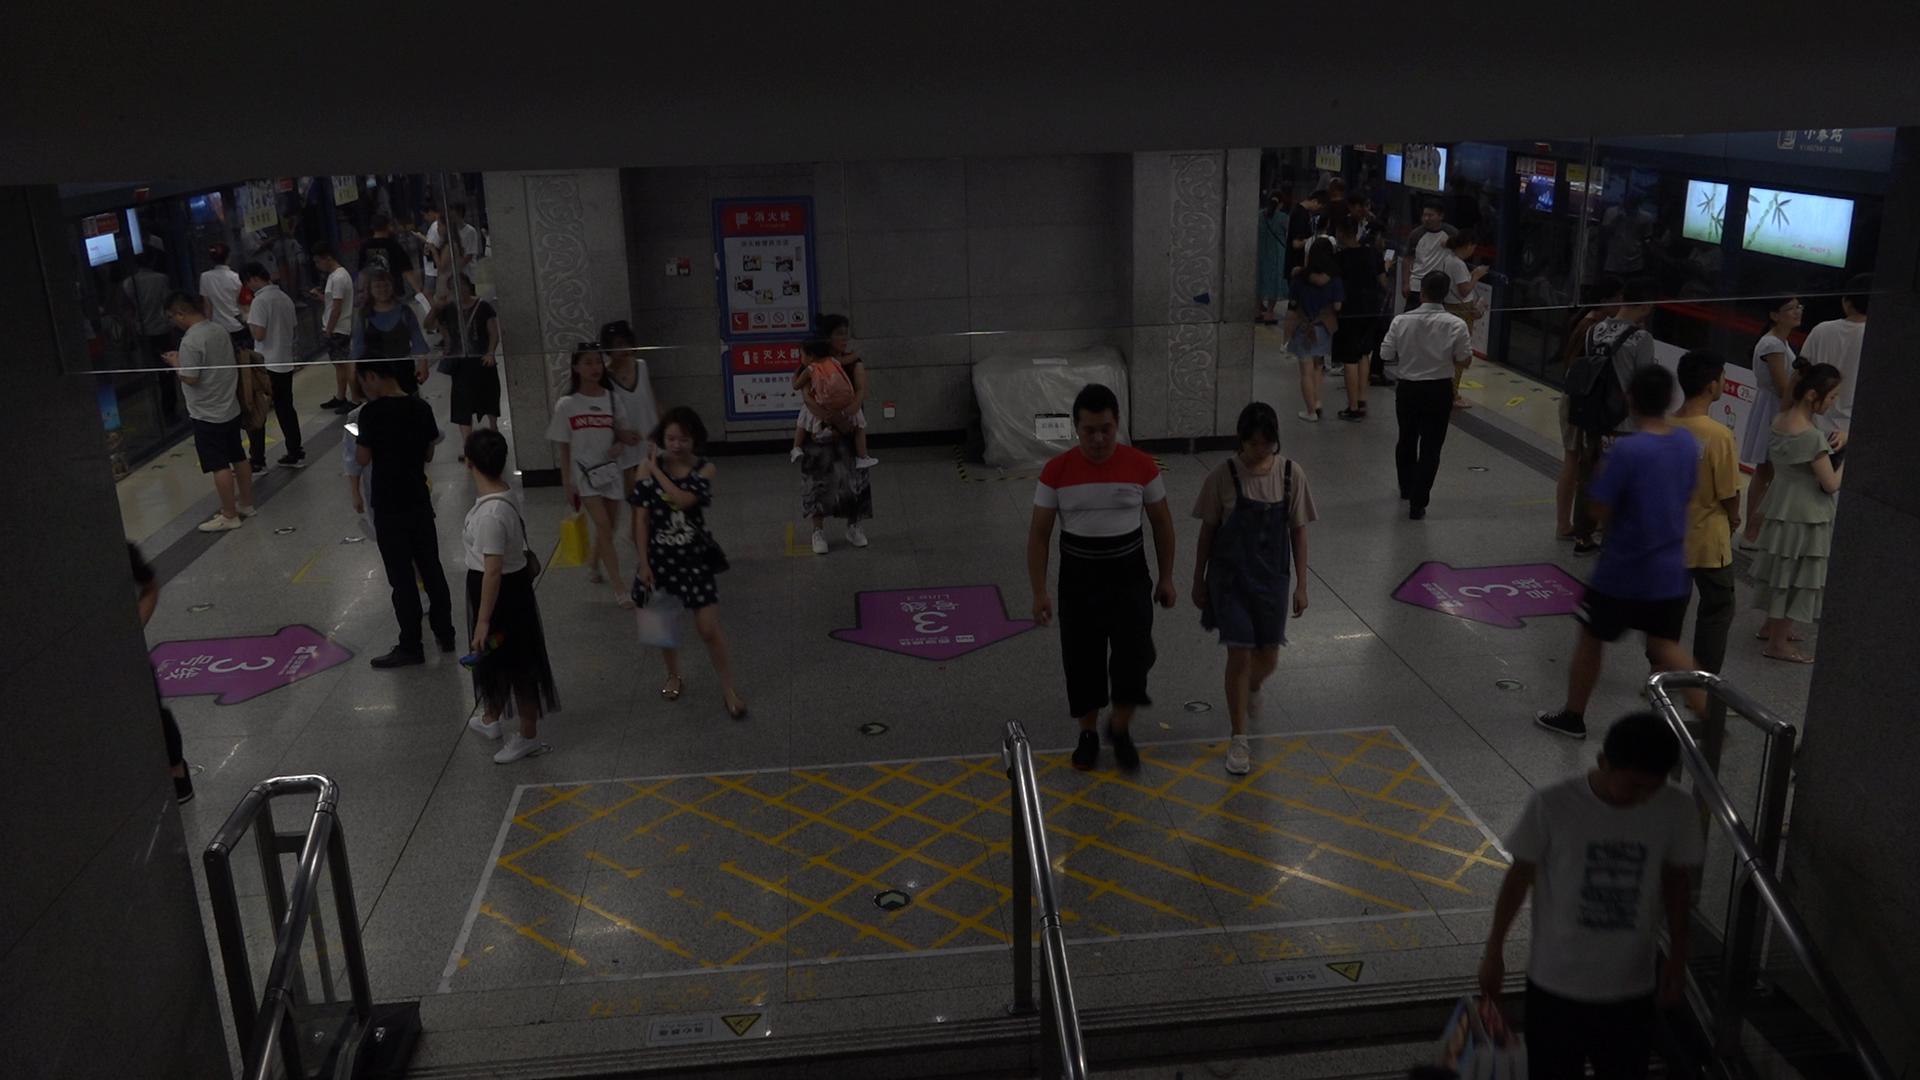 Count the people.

37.